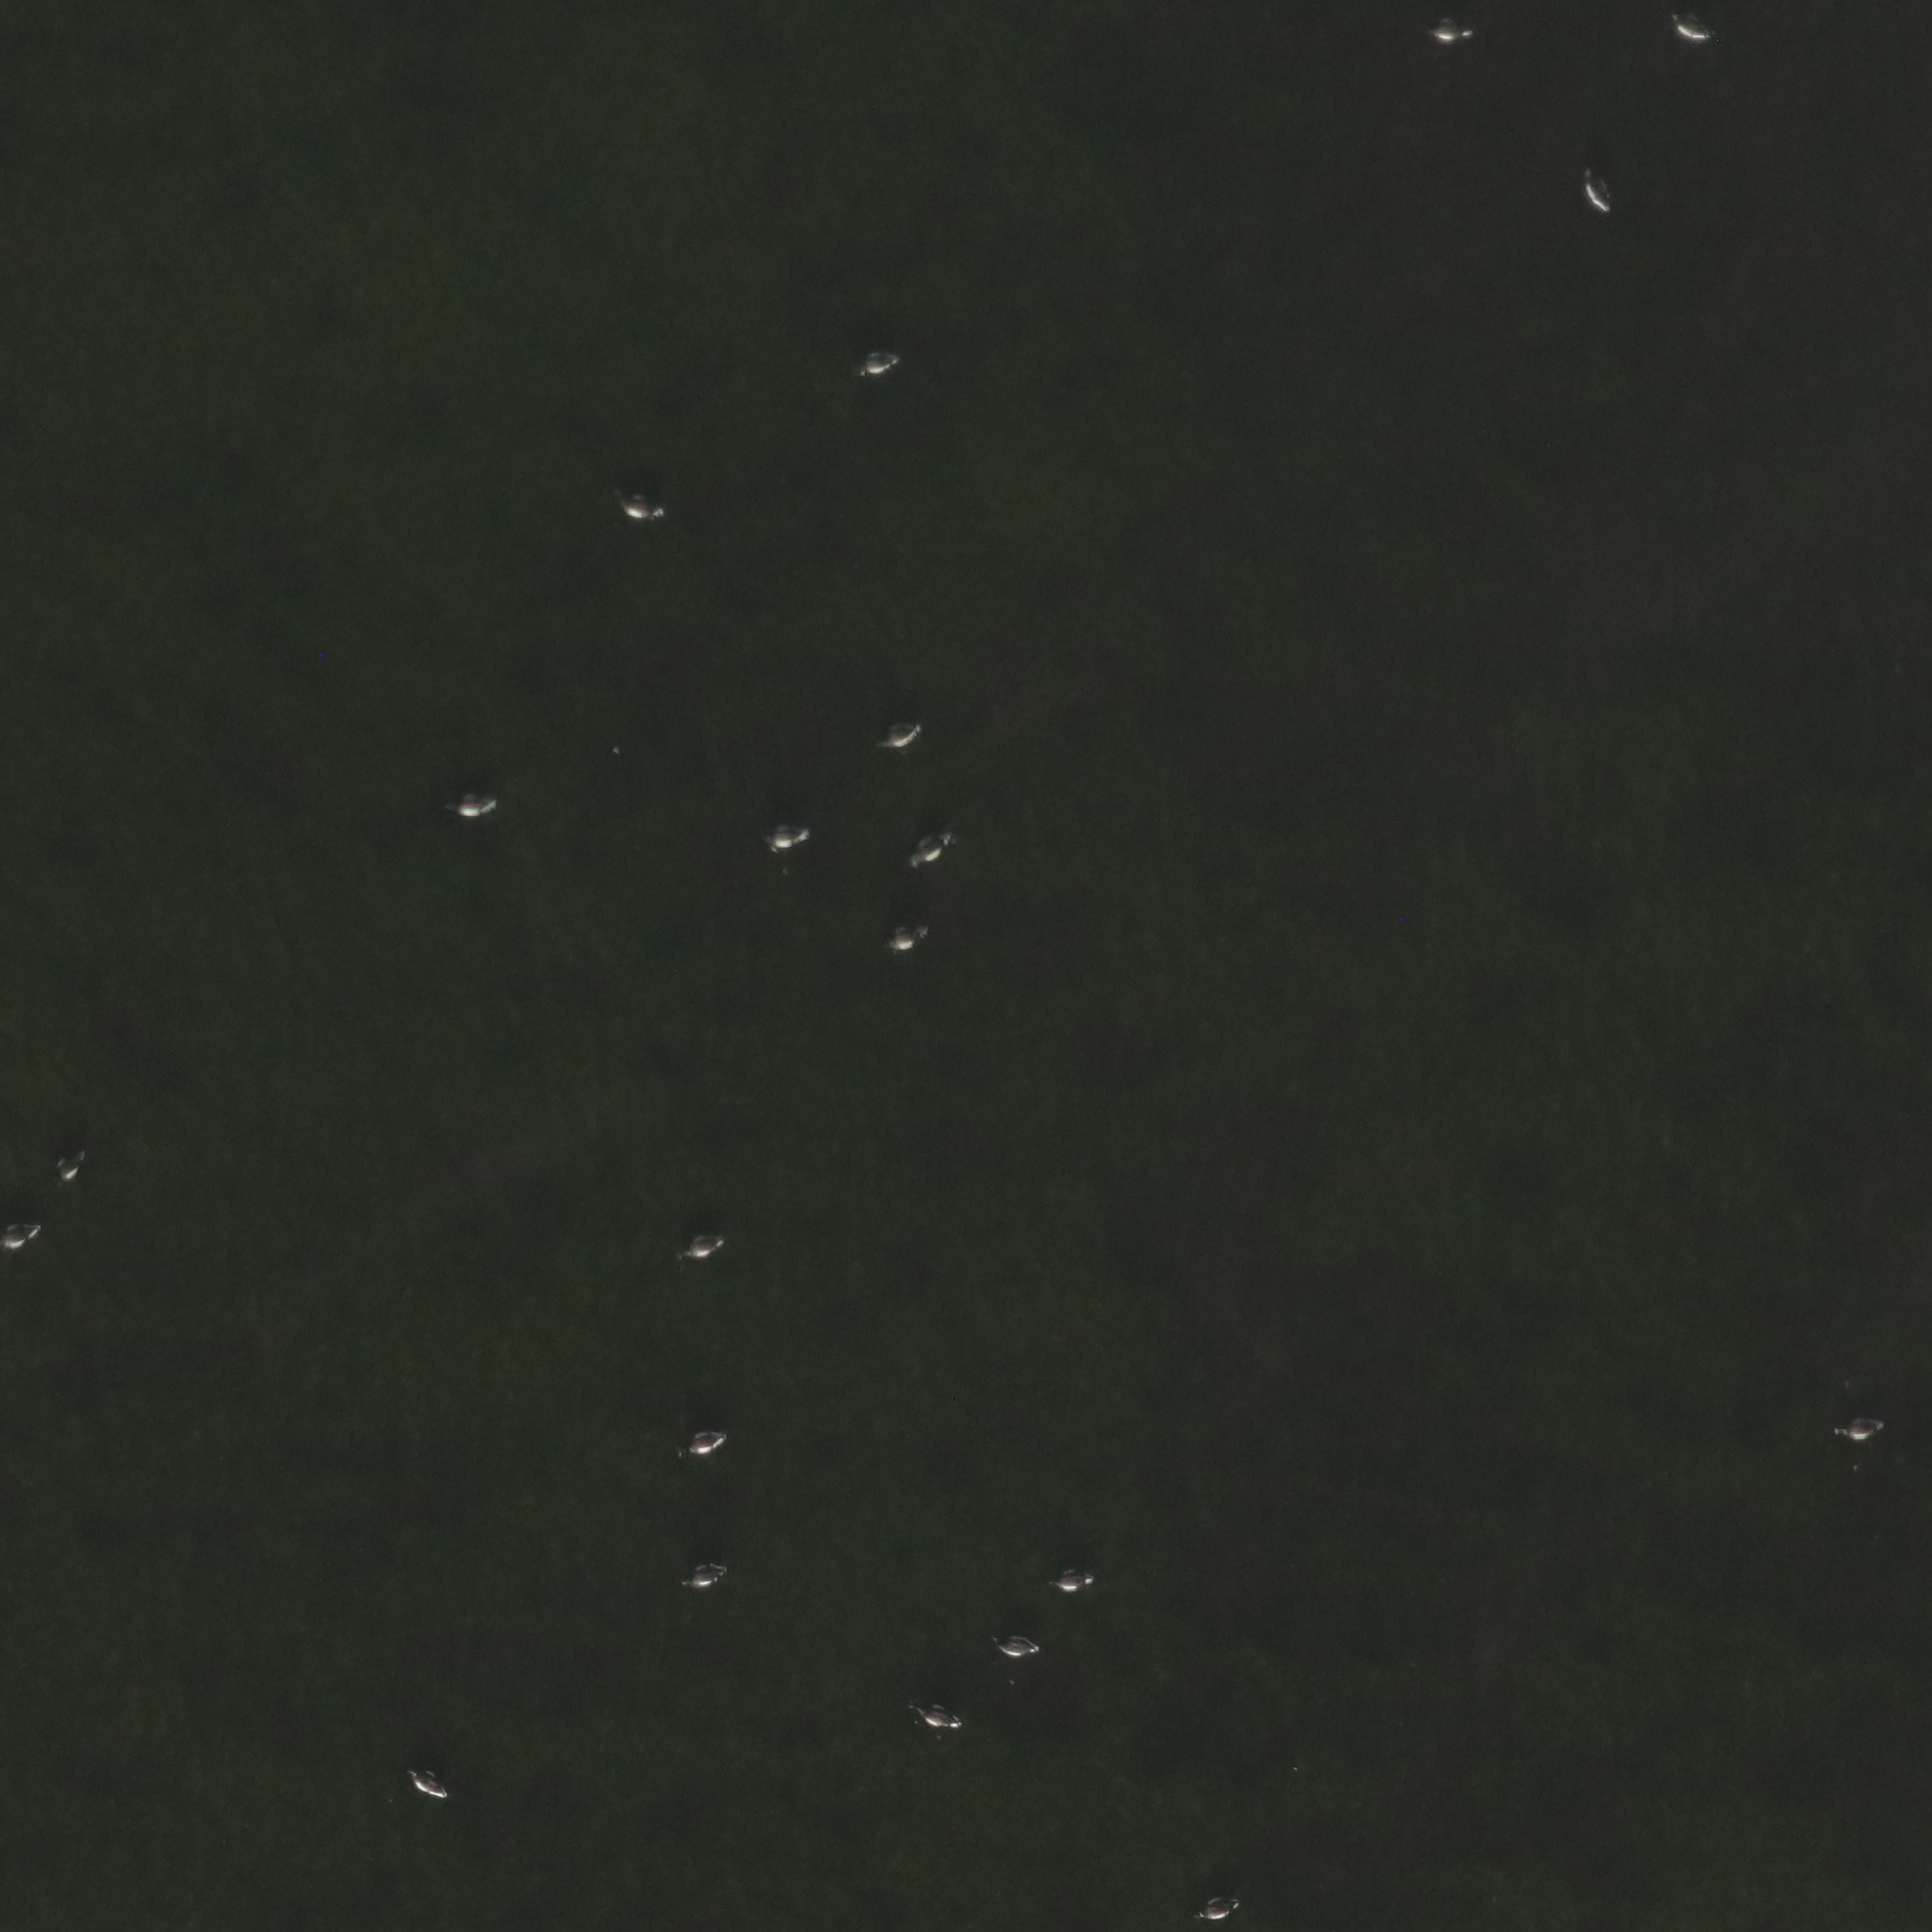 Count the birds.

21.